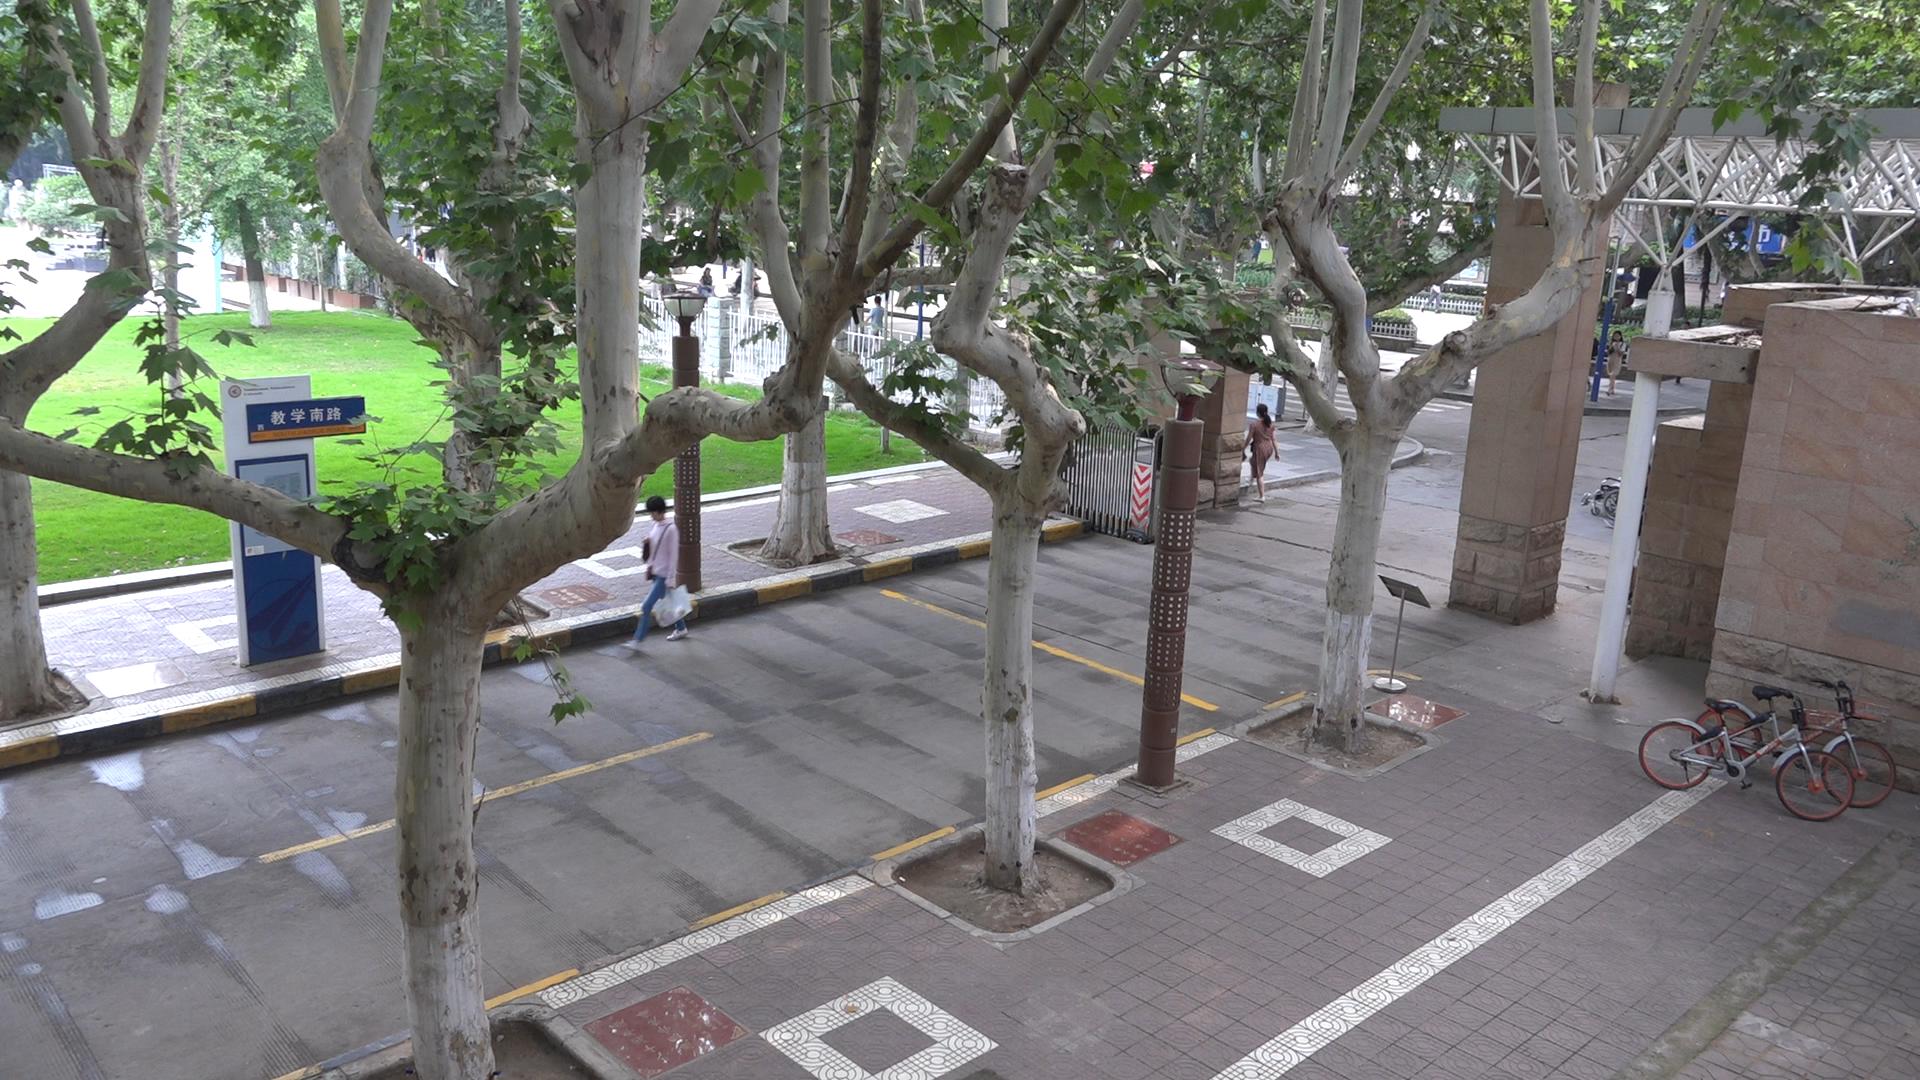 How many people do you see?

3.